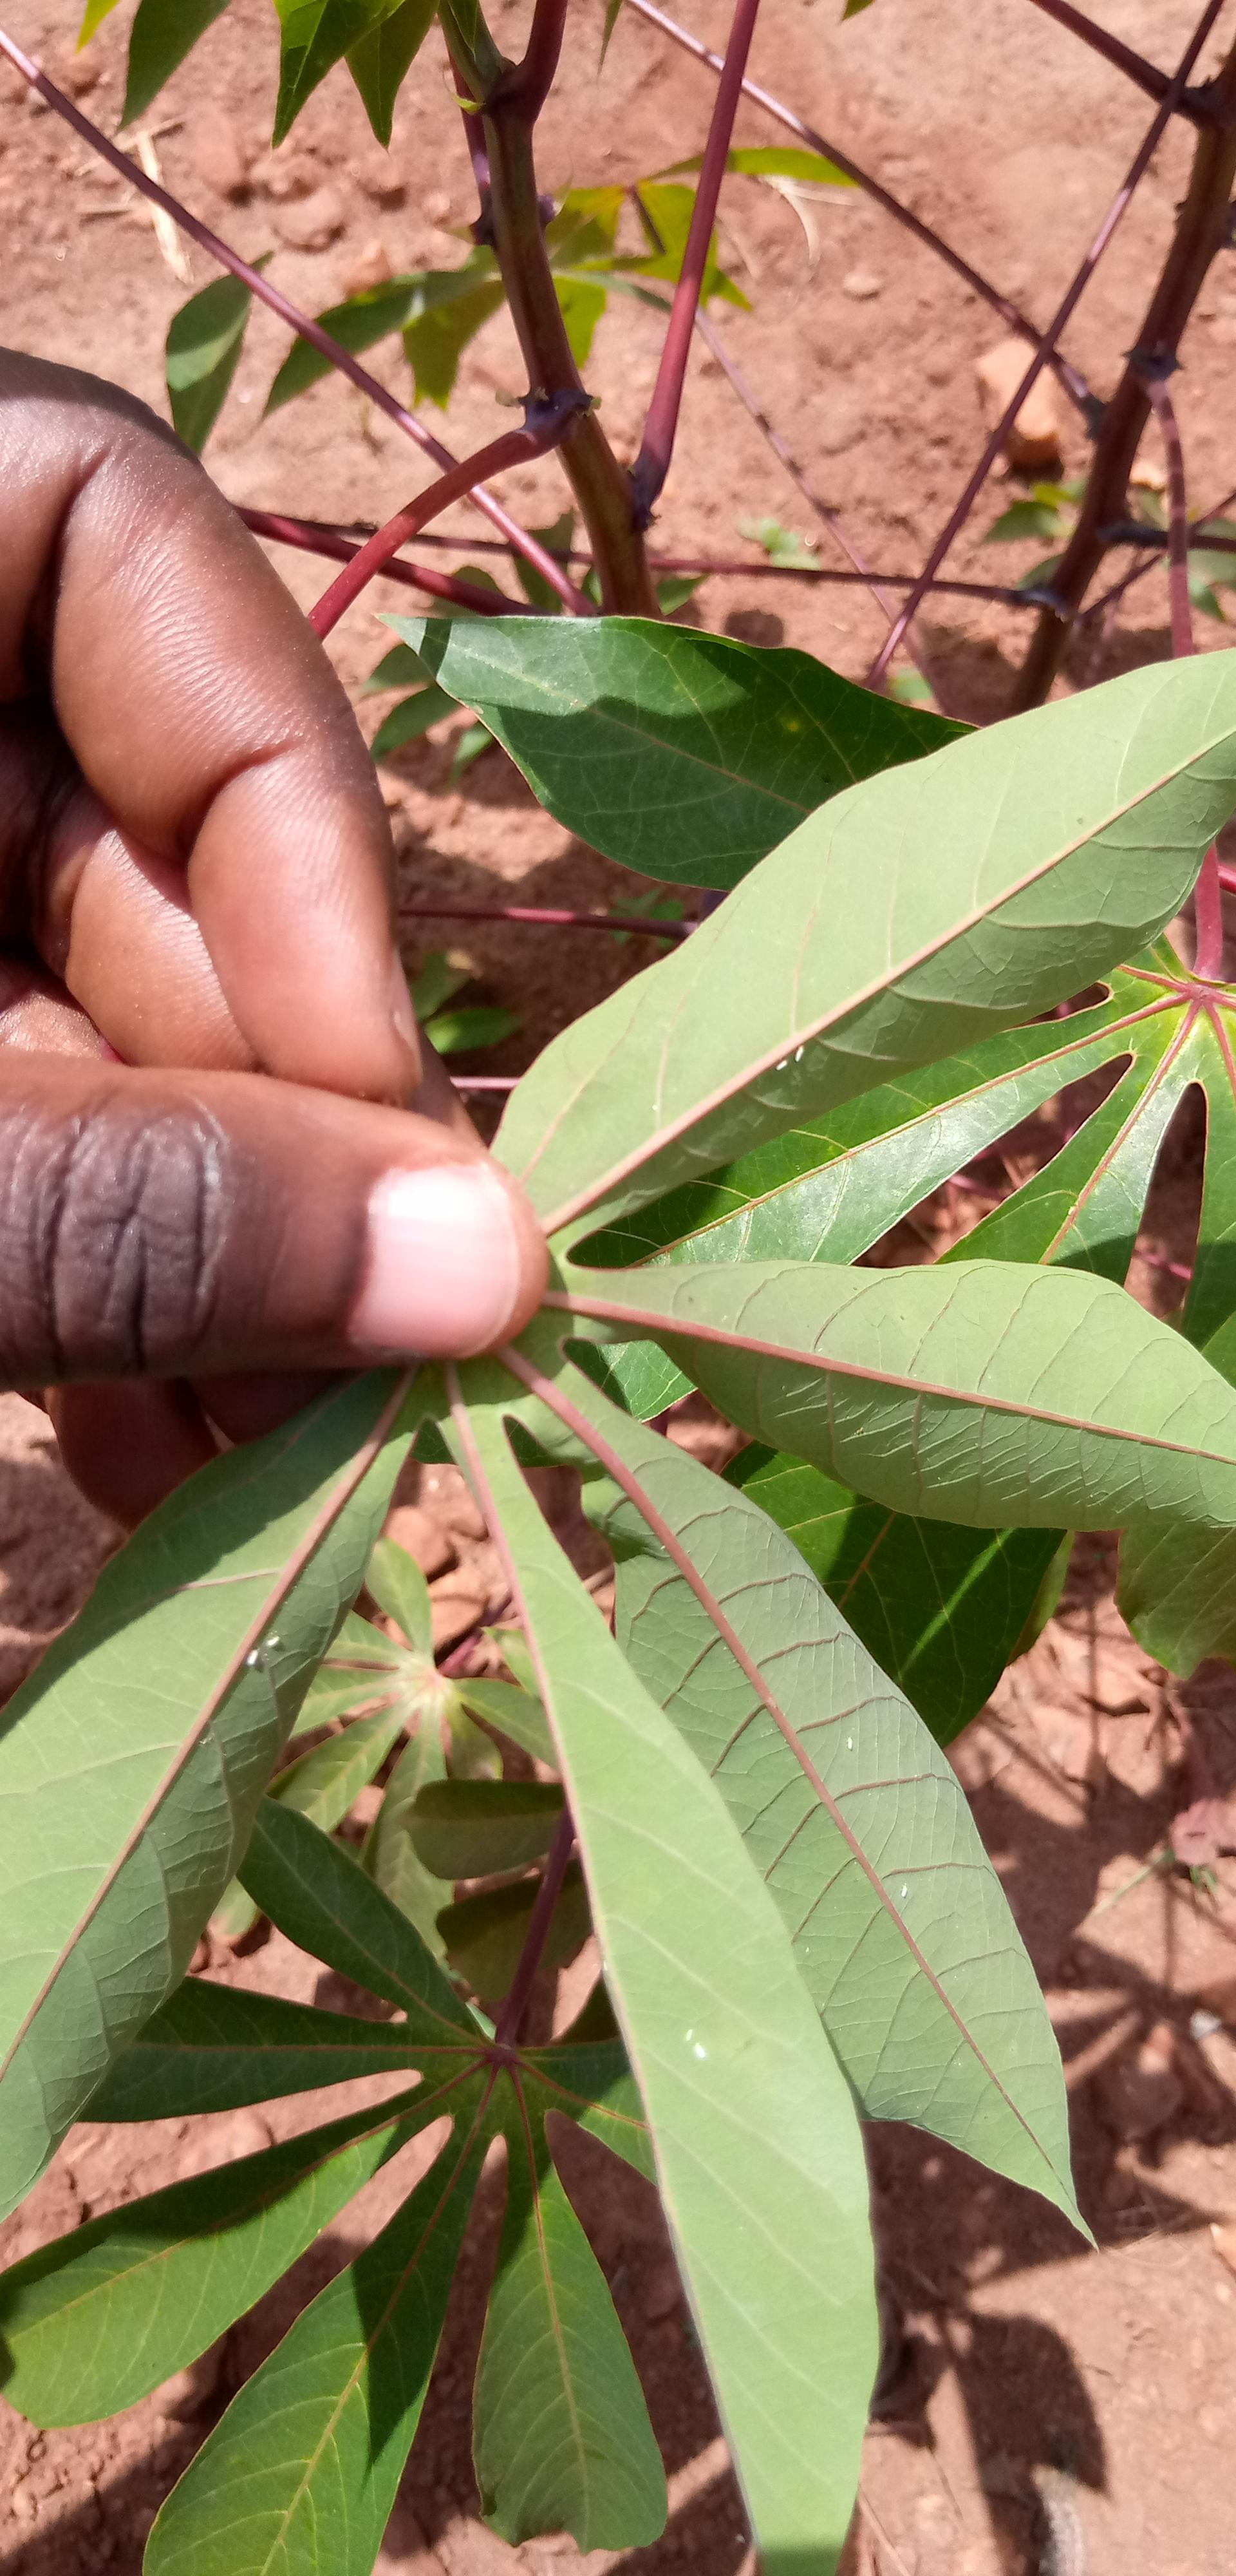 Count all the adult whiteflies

8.